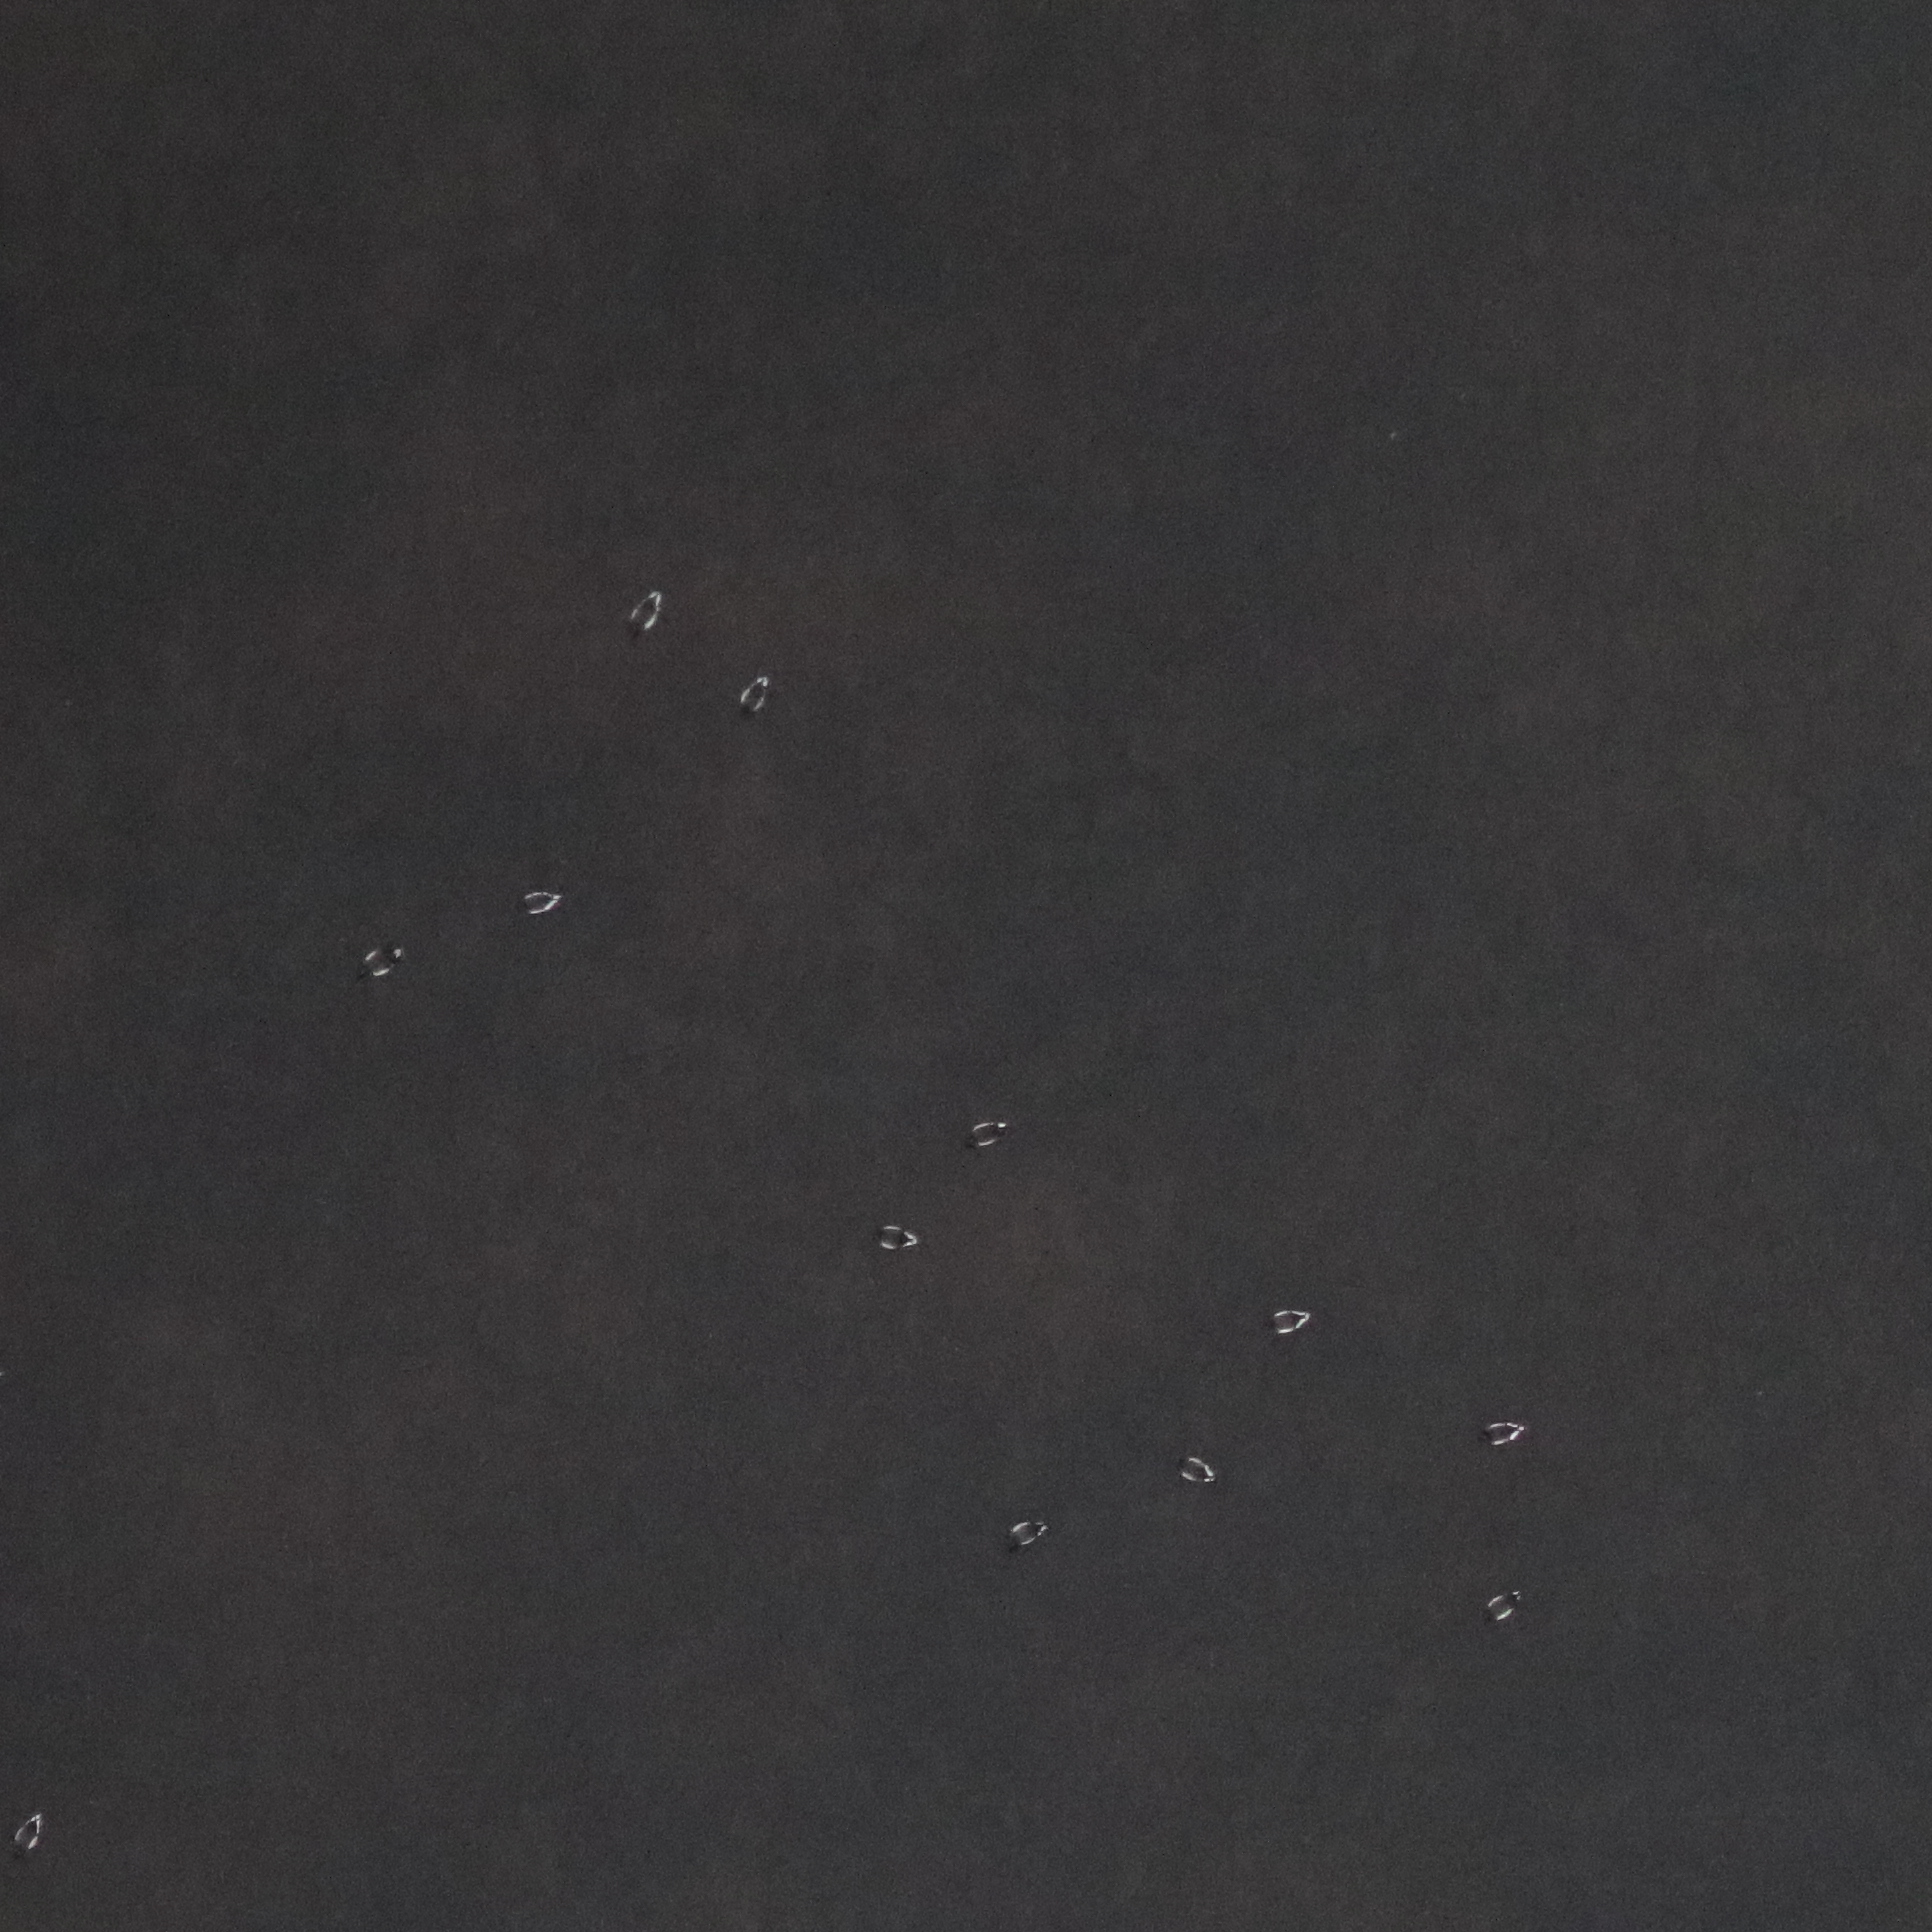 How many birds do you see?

12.